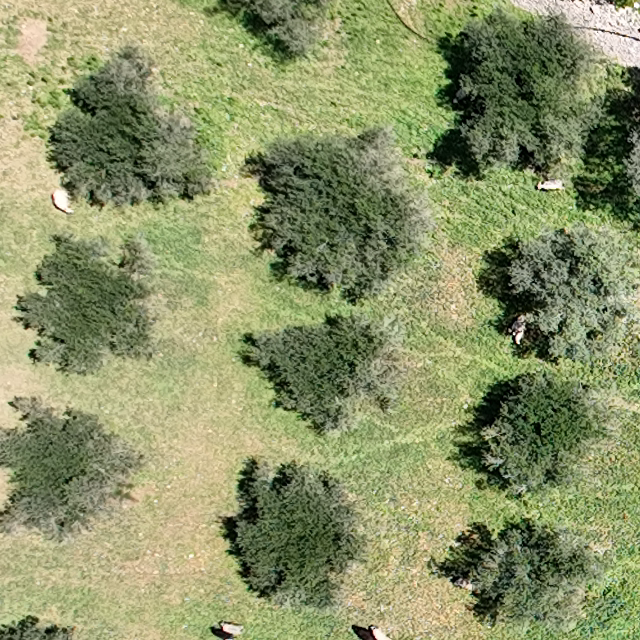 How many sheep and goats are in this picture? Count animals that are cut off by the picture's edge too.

7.